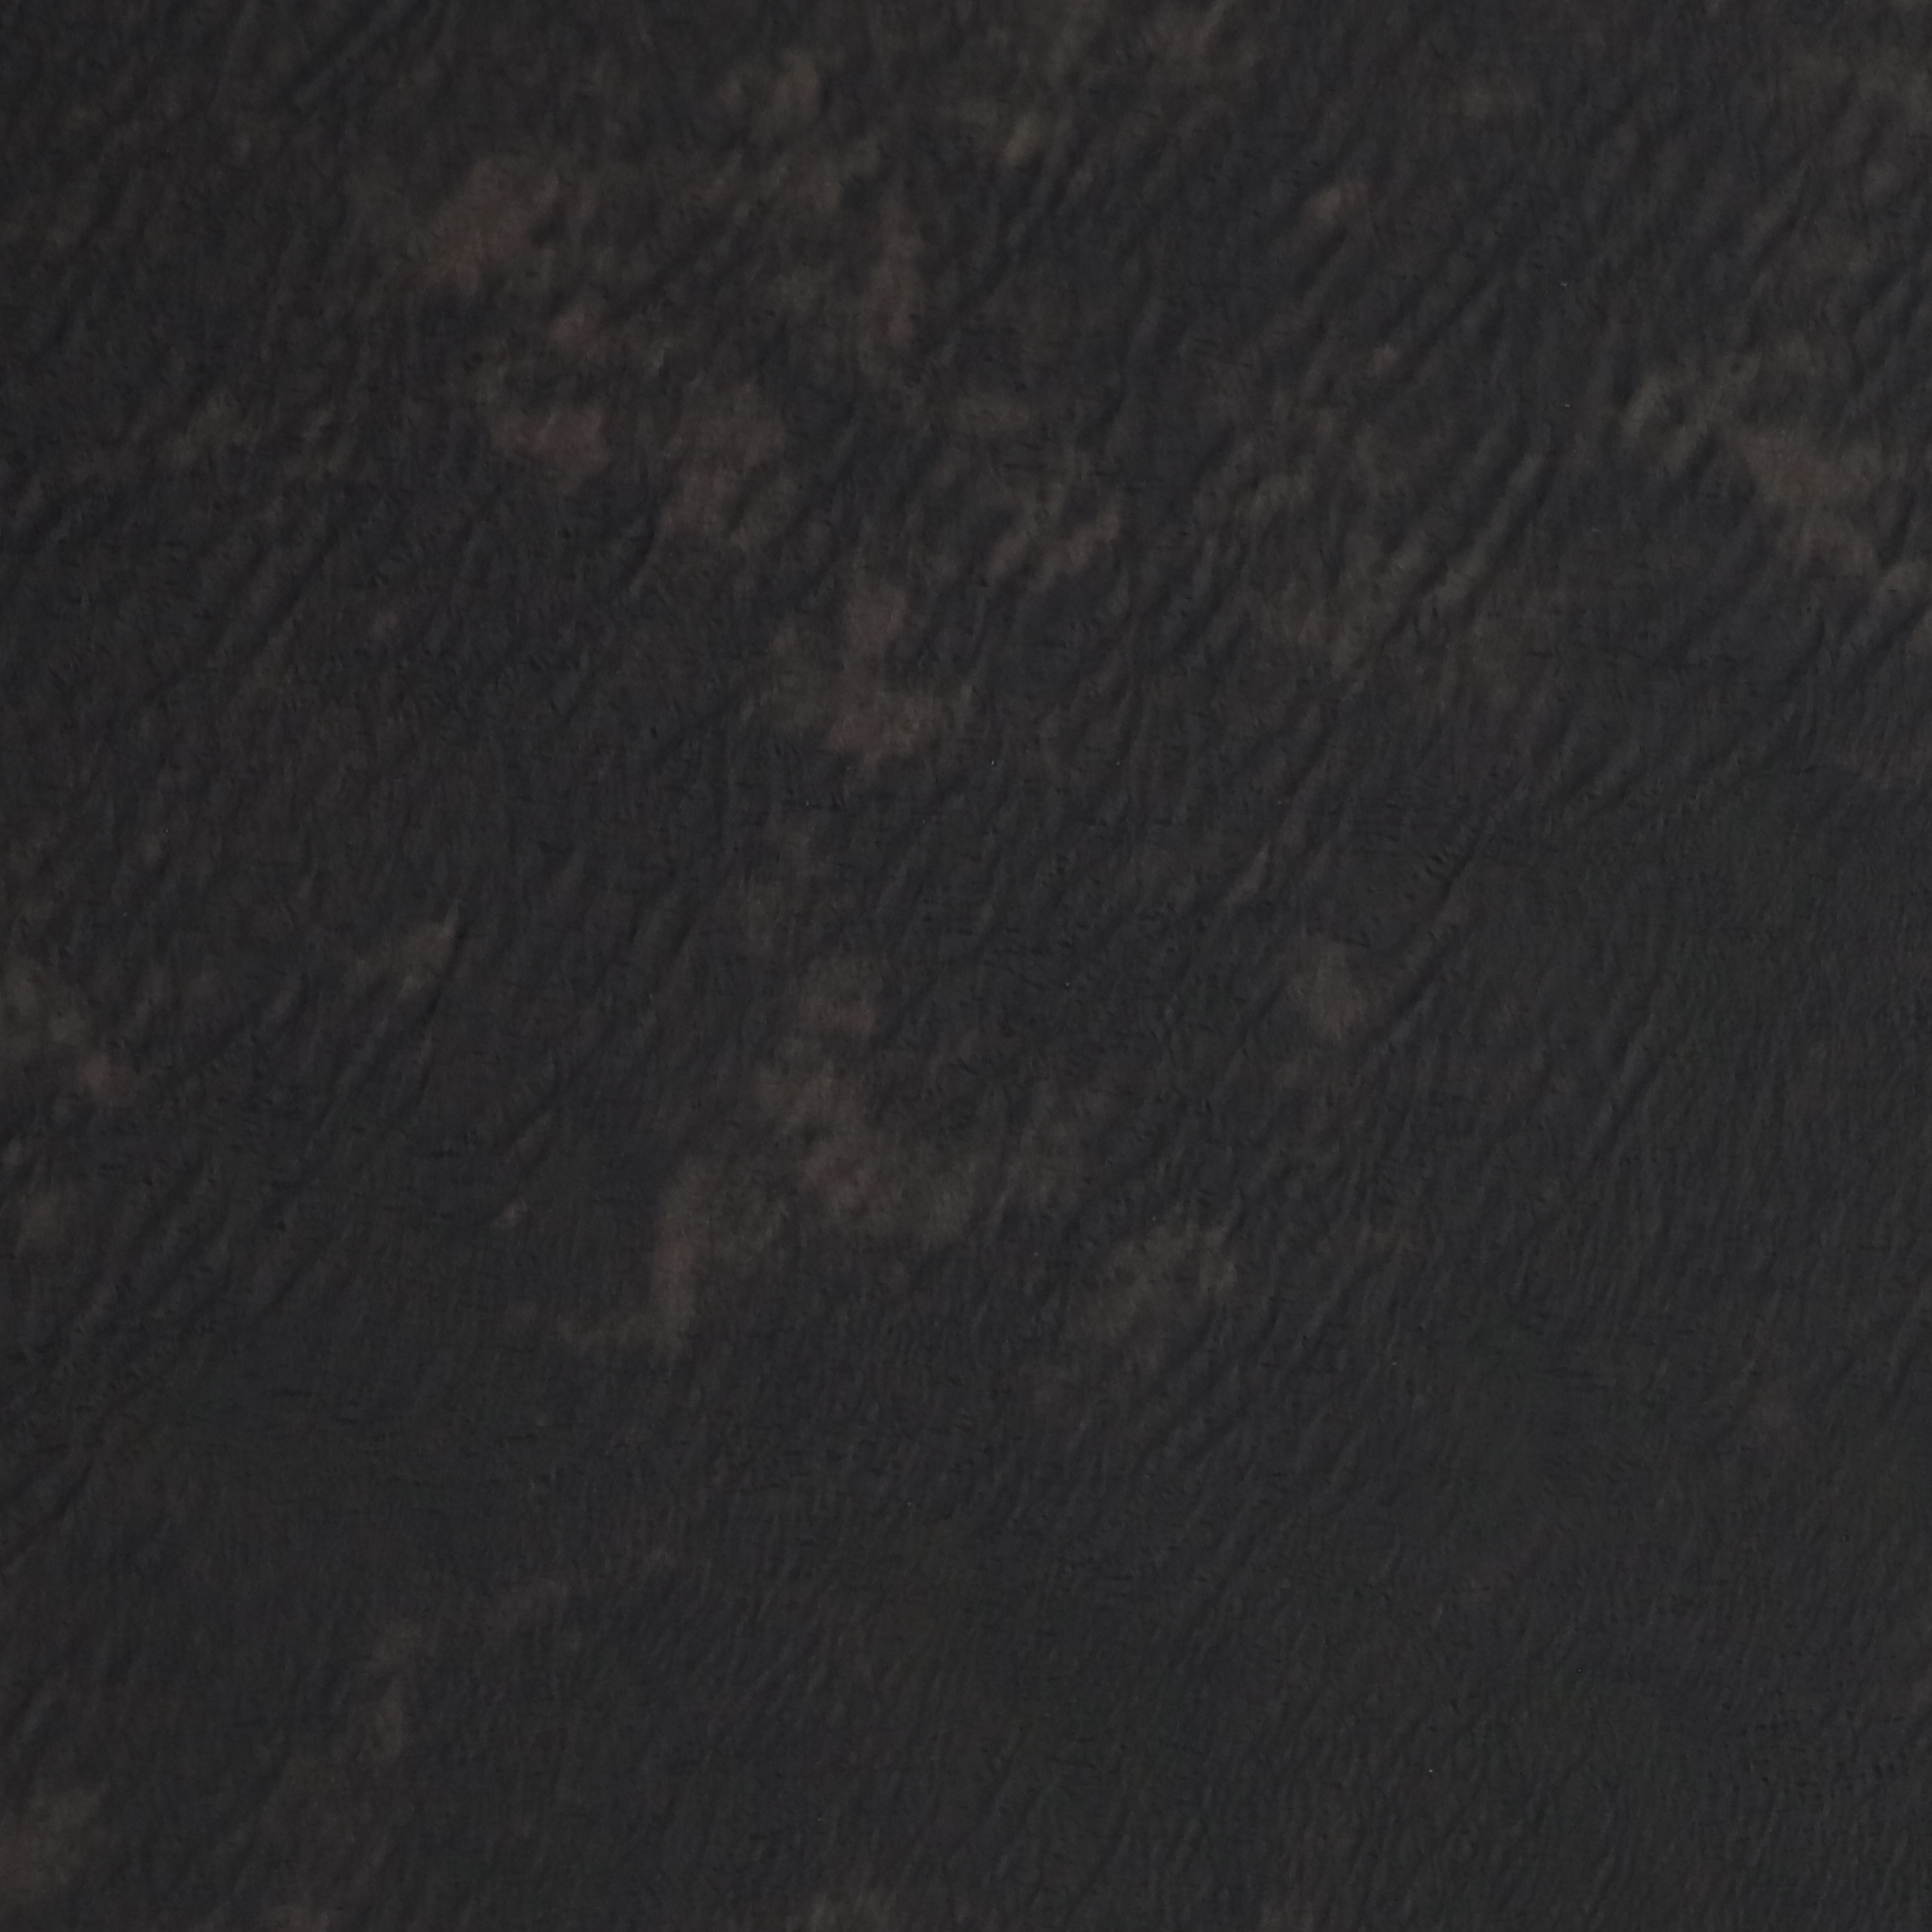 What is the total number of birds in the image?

0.